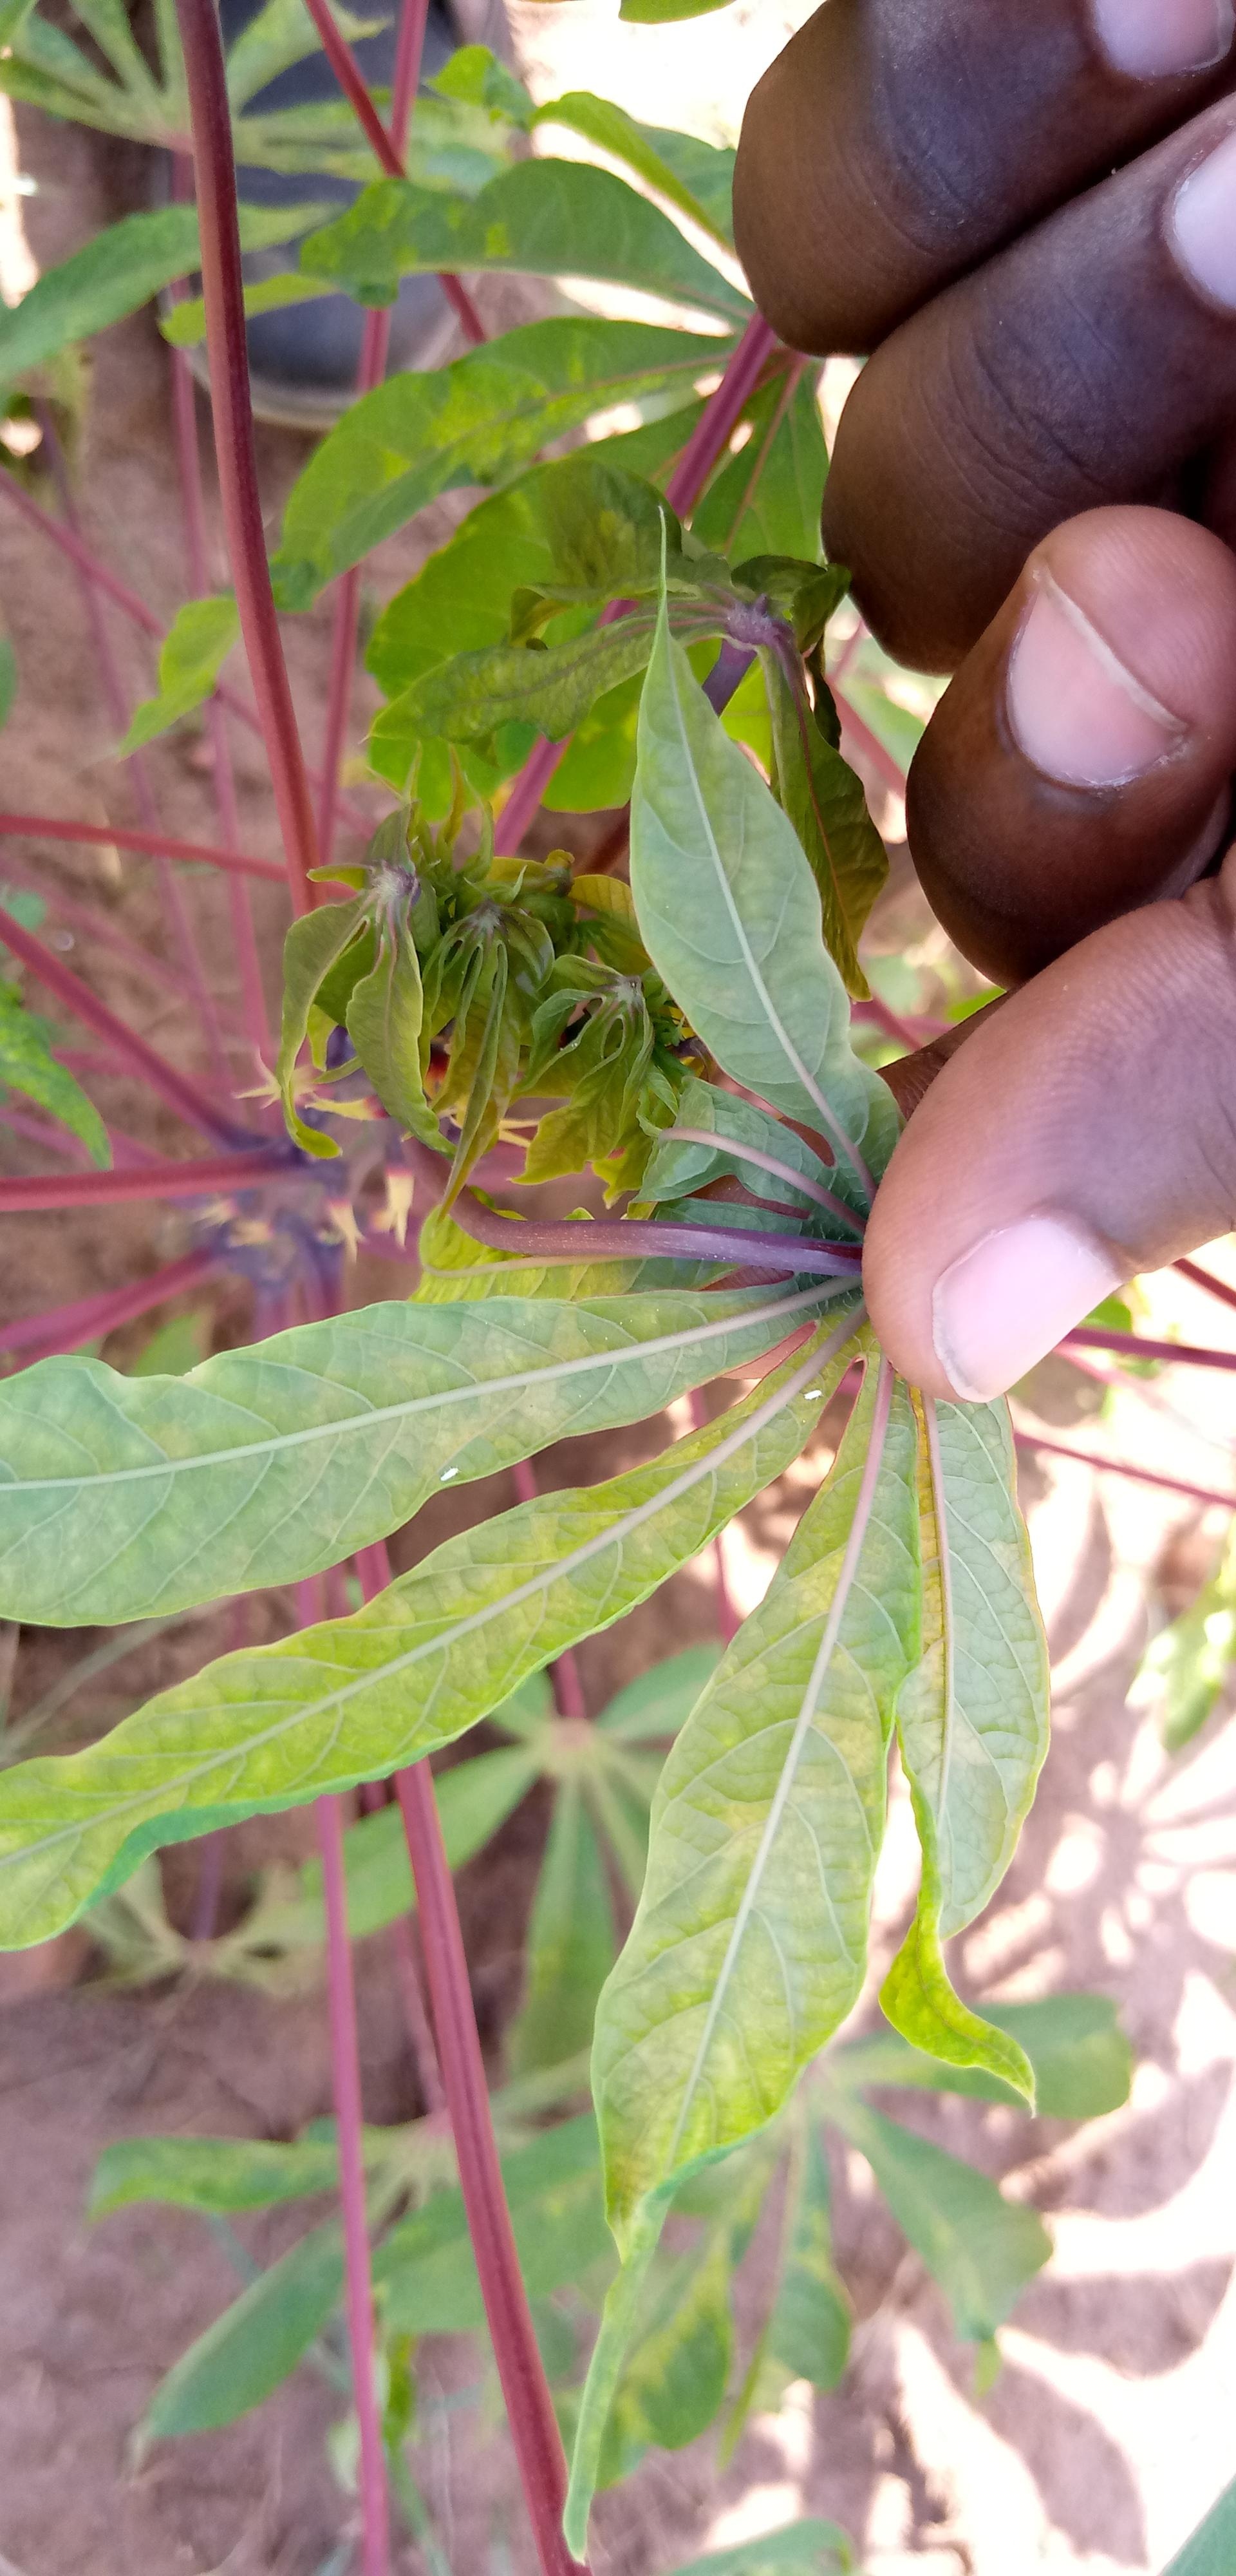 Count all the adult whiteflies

2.